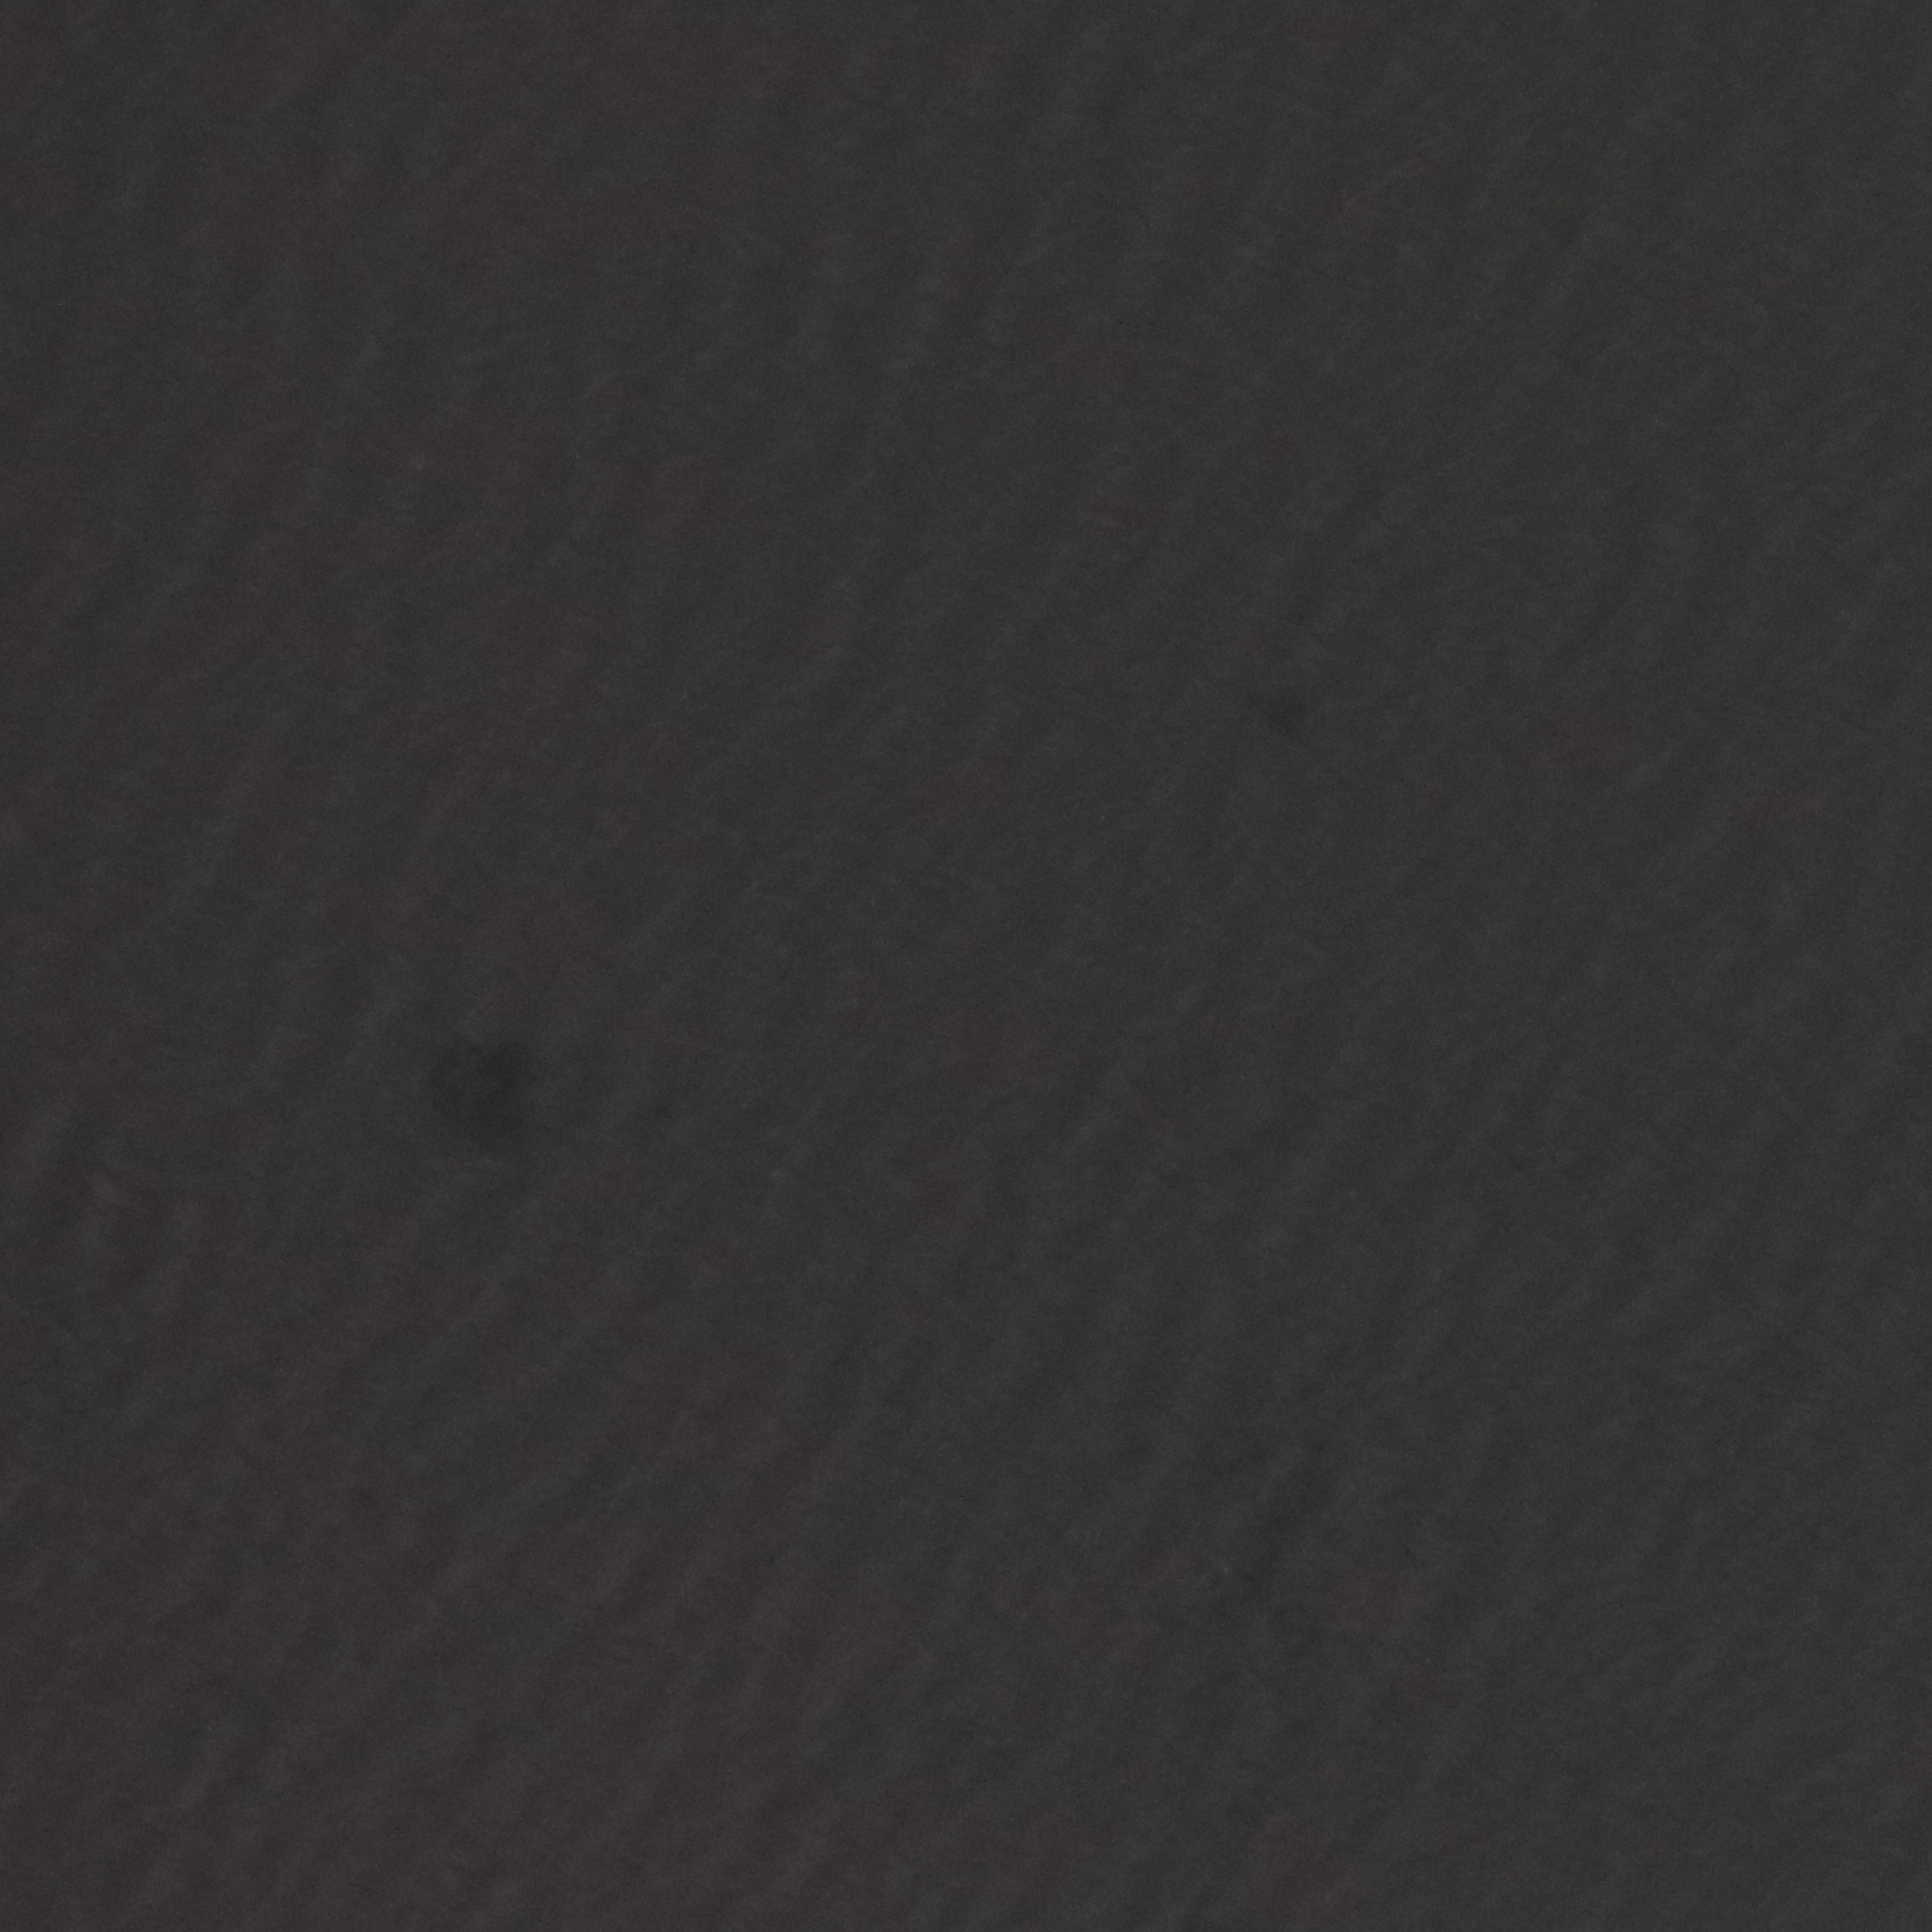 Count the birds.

0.